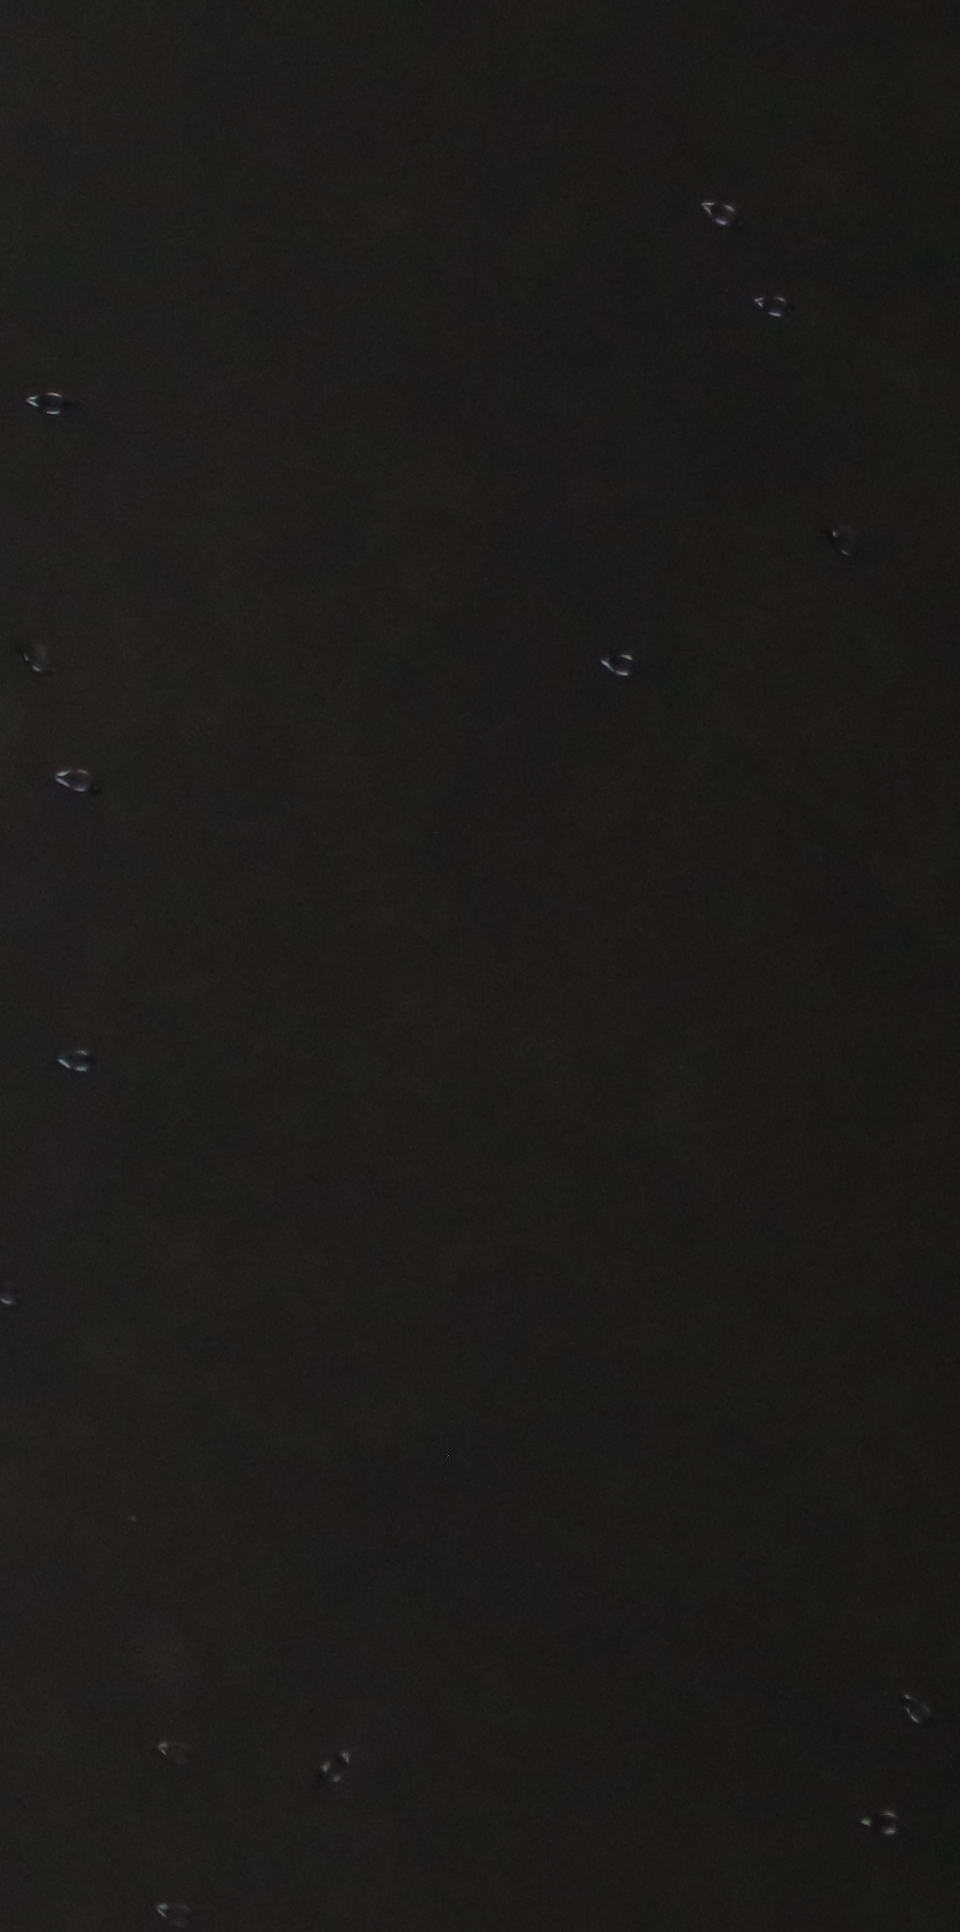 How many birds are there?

14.